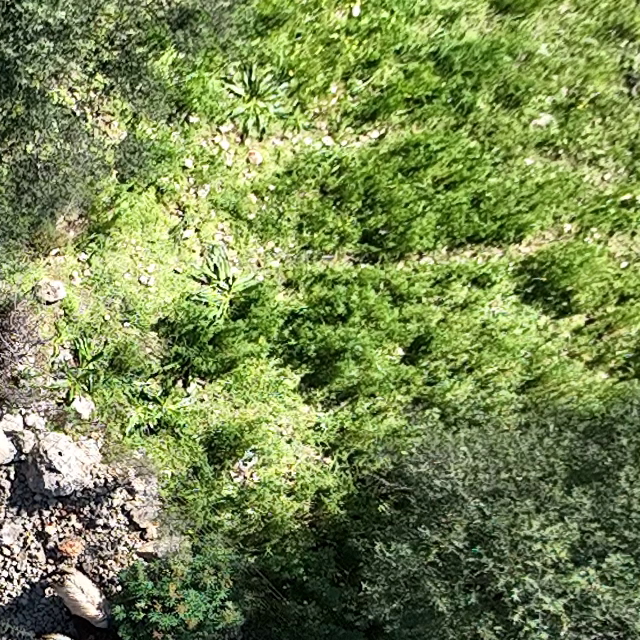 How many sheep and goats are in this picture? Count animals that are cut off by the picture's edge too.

4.